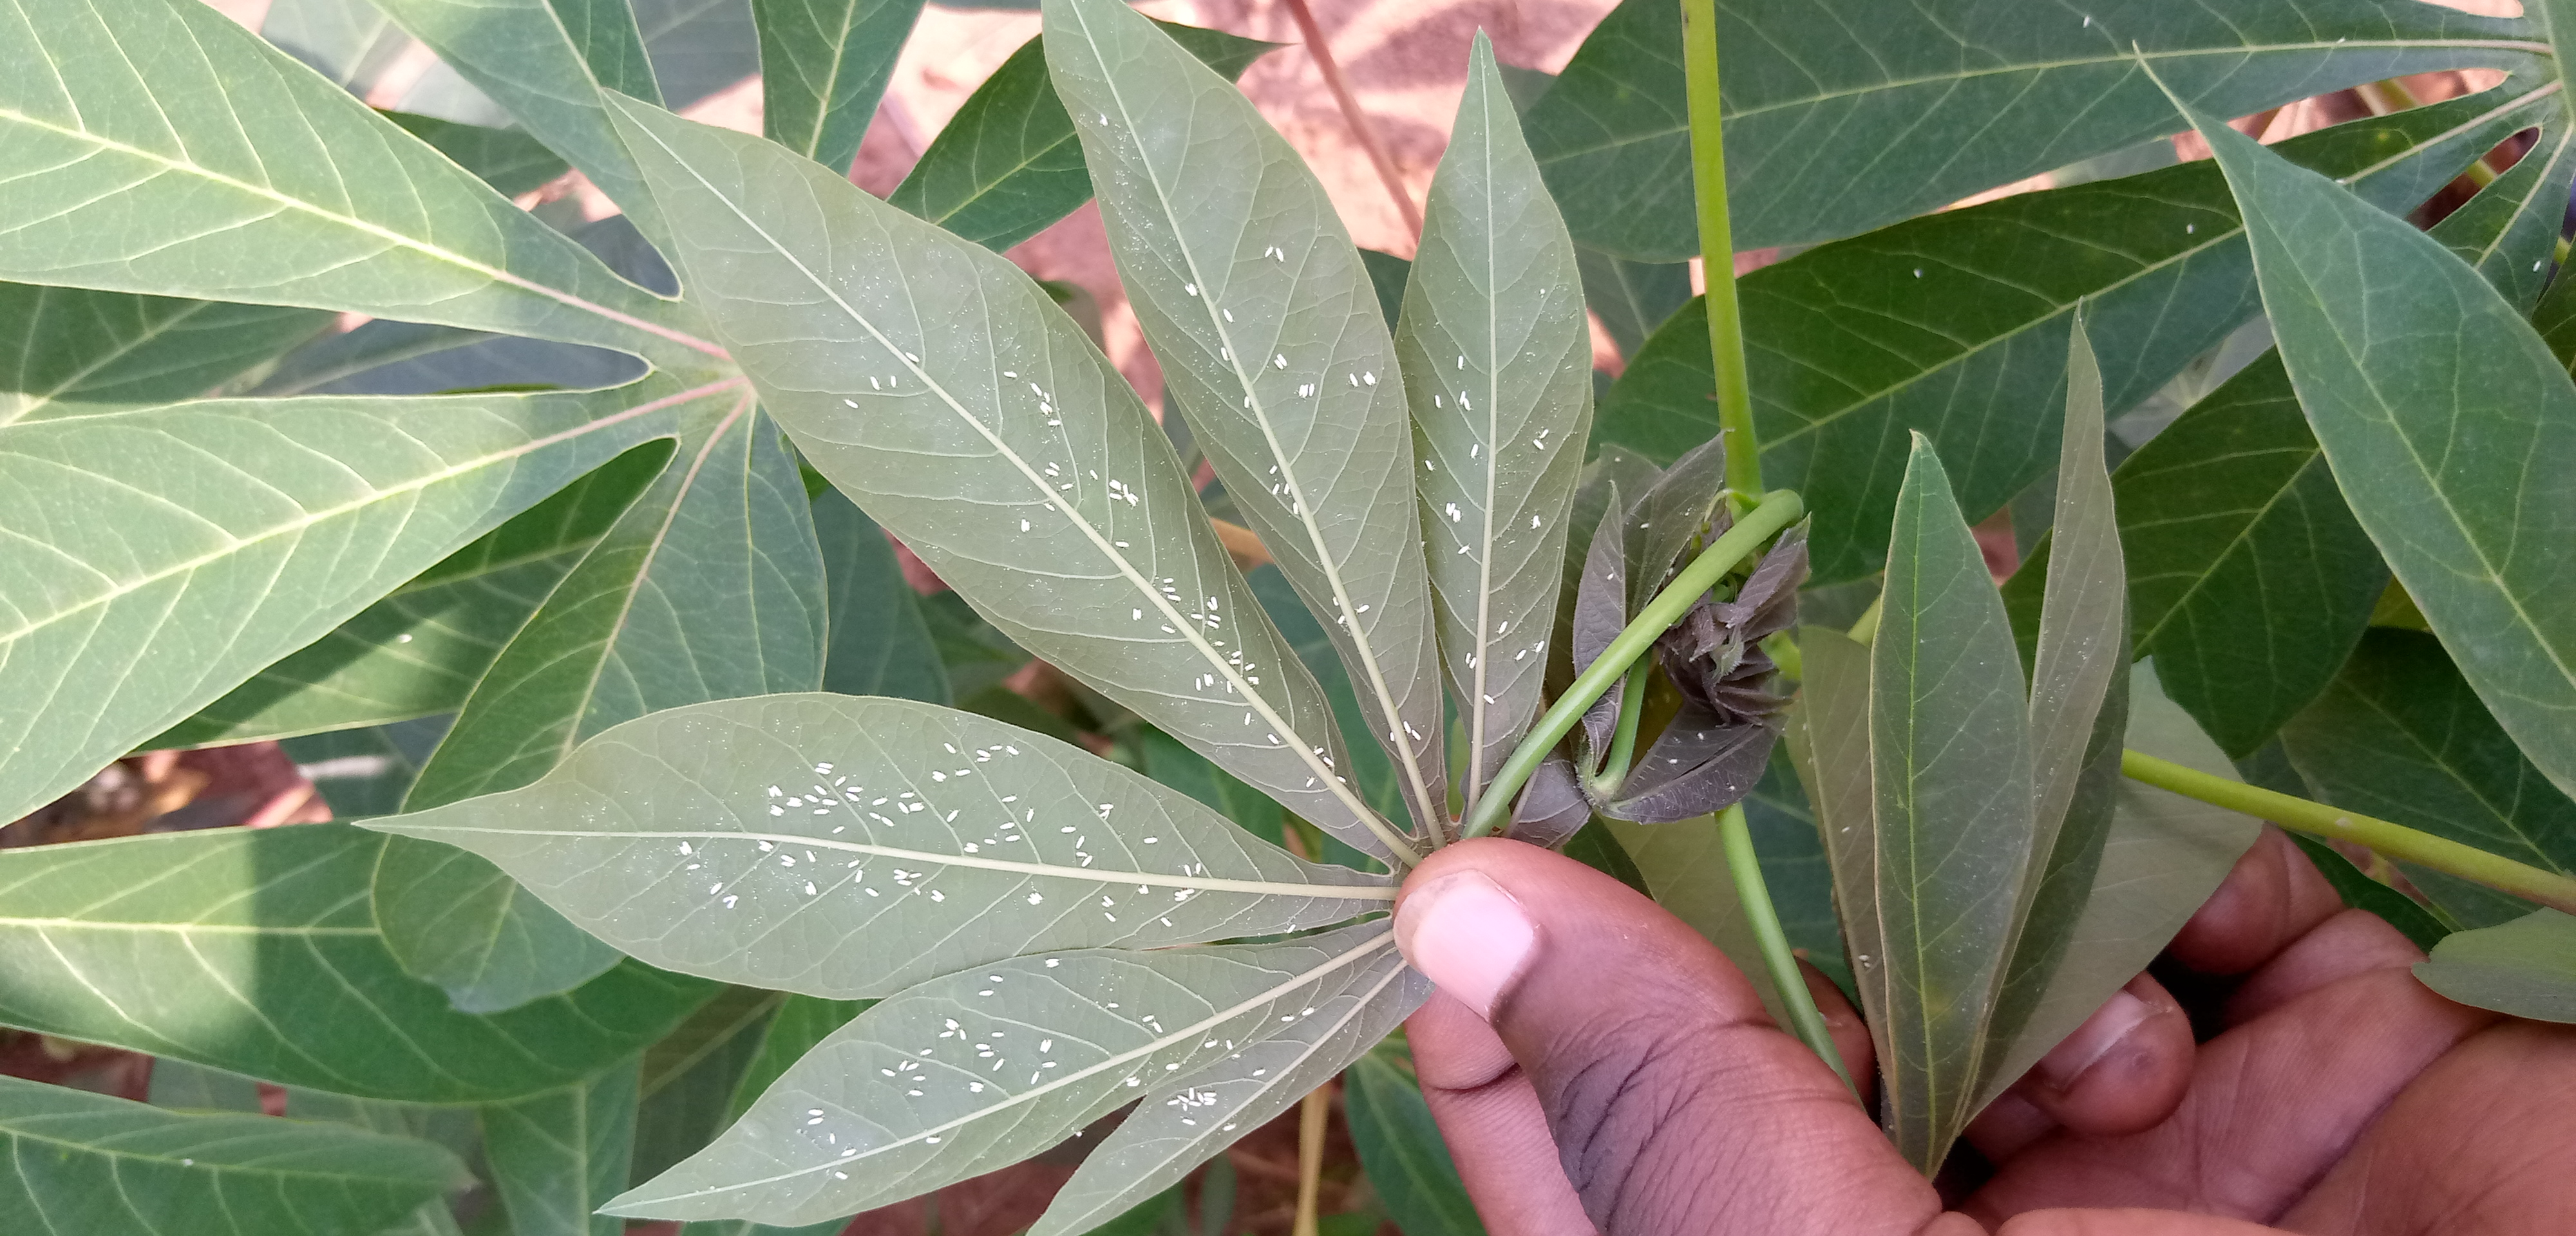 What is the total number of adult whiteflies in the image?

239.